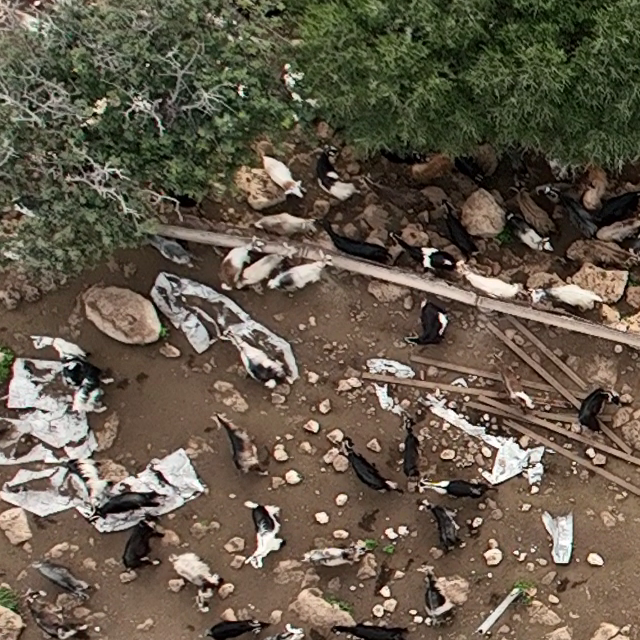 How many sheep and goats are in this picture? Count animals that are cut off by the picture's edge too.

47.